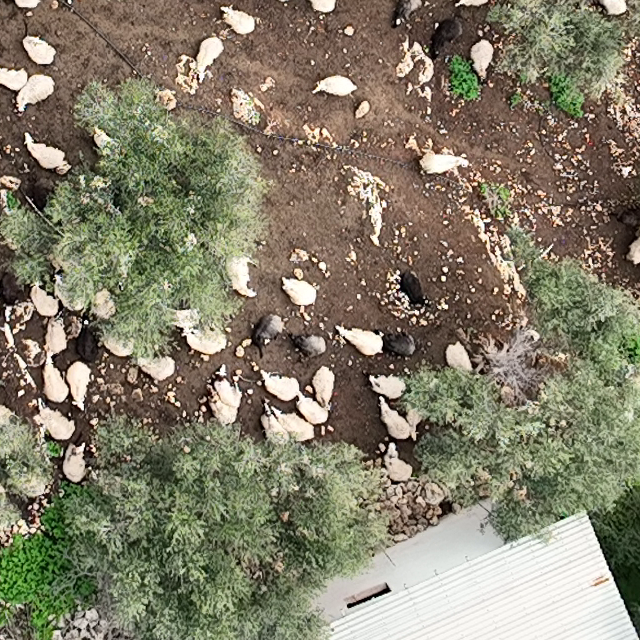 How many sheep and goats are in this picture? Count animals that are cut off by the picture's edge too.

56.